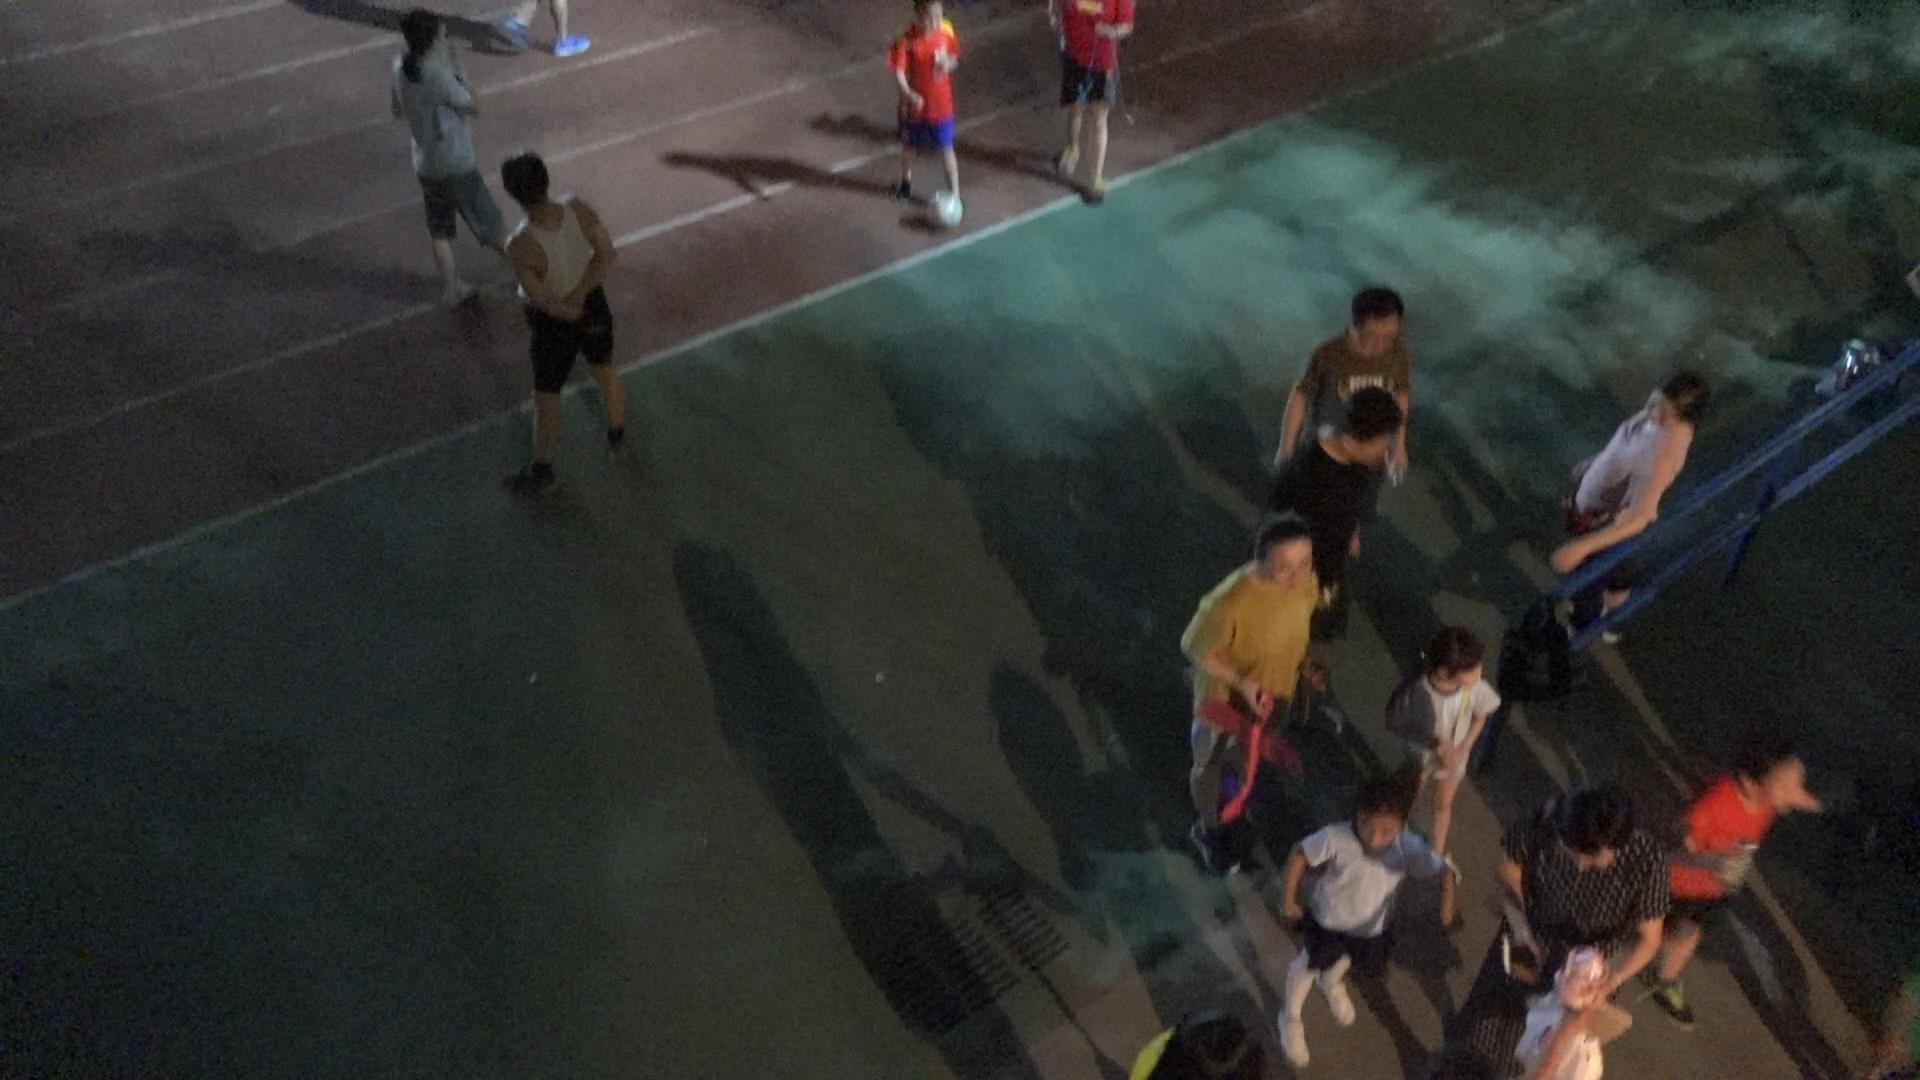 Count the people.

13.